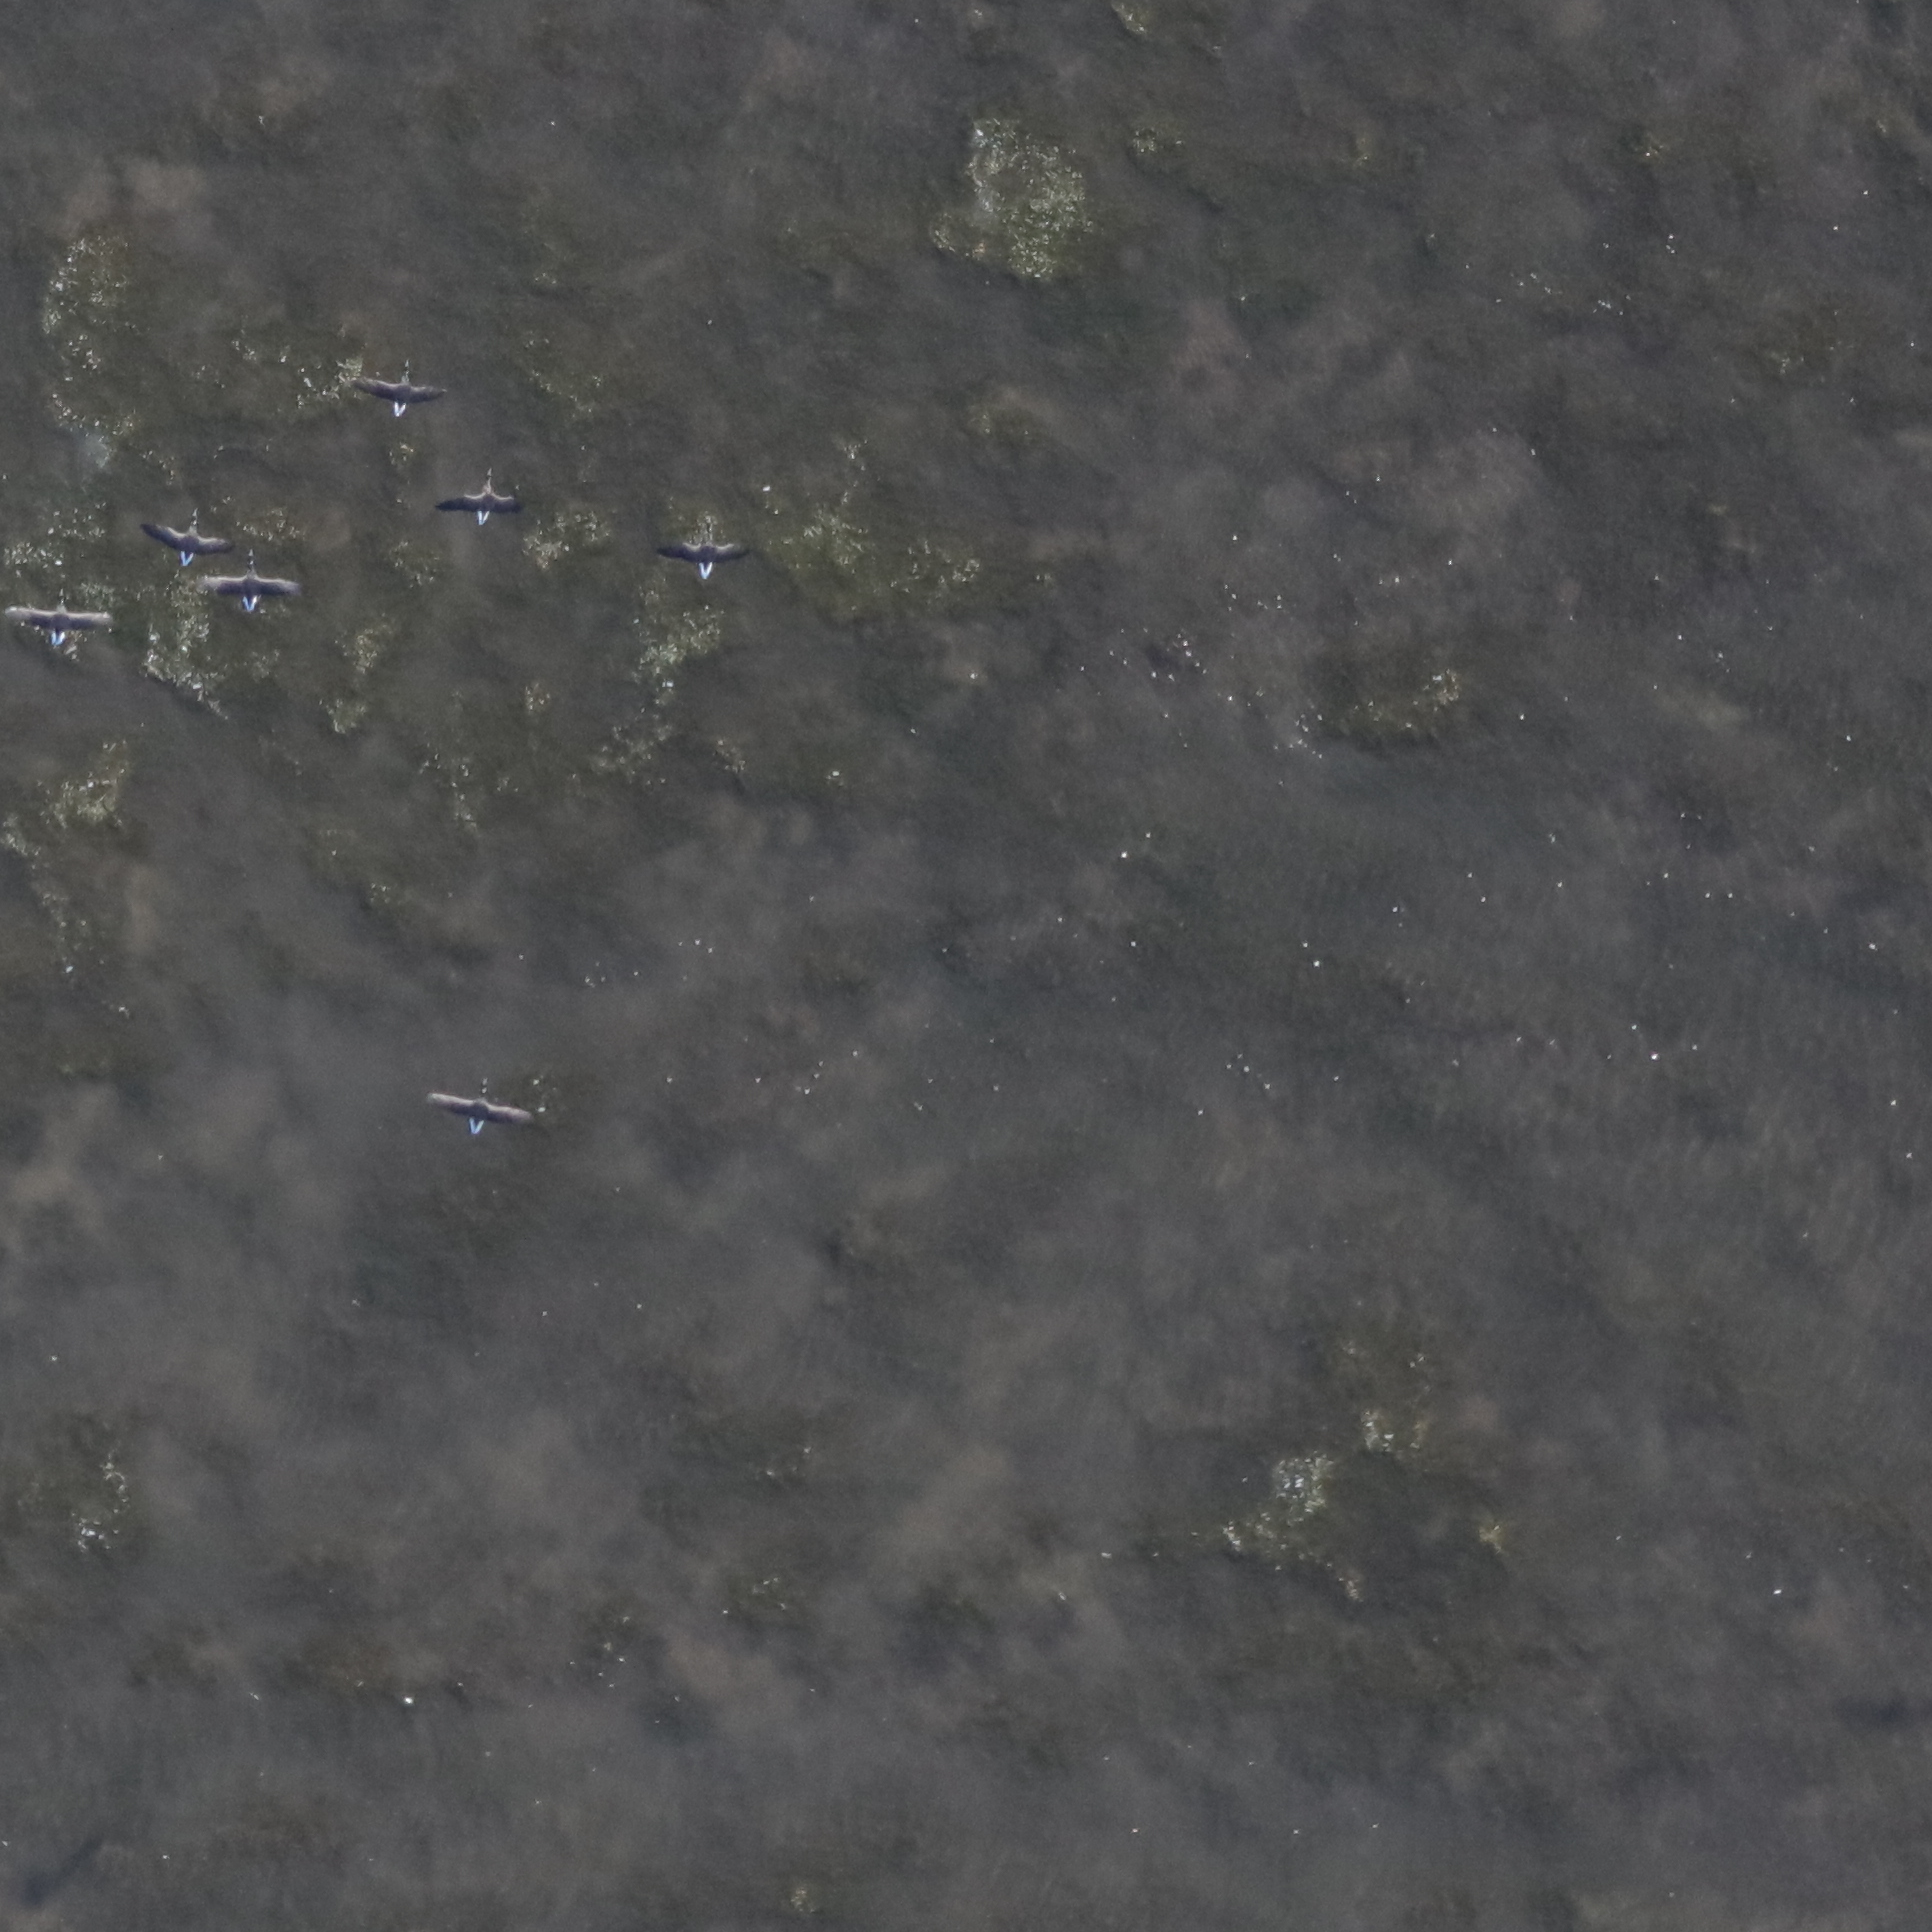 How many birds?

7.